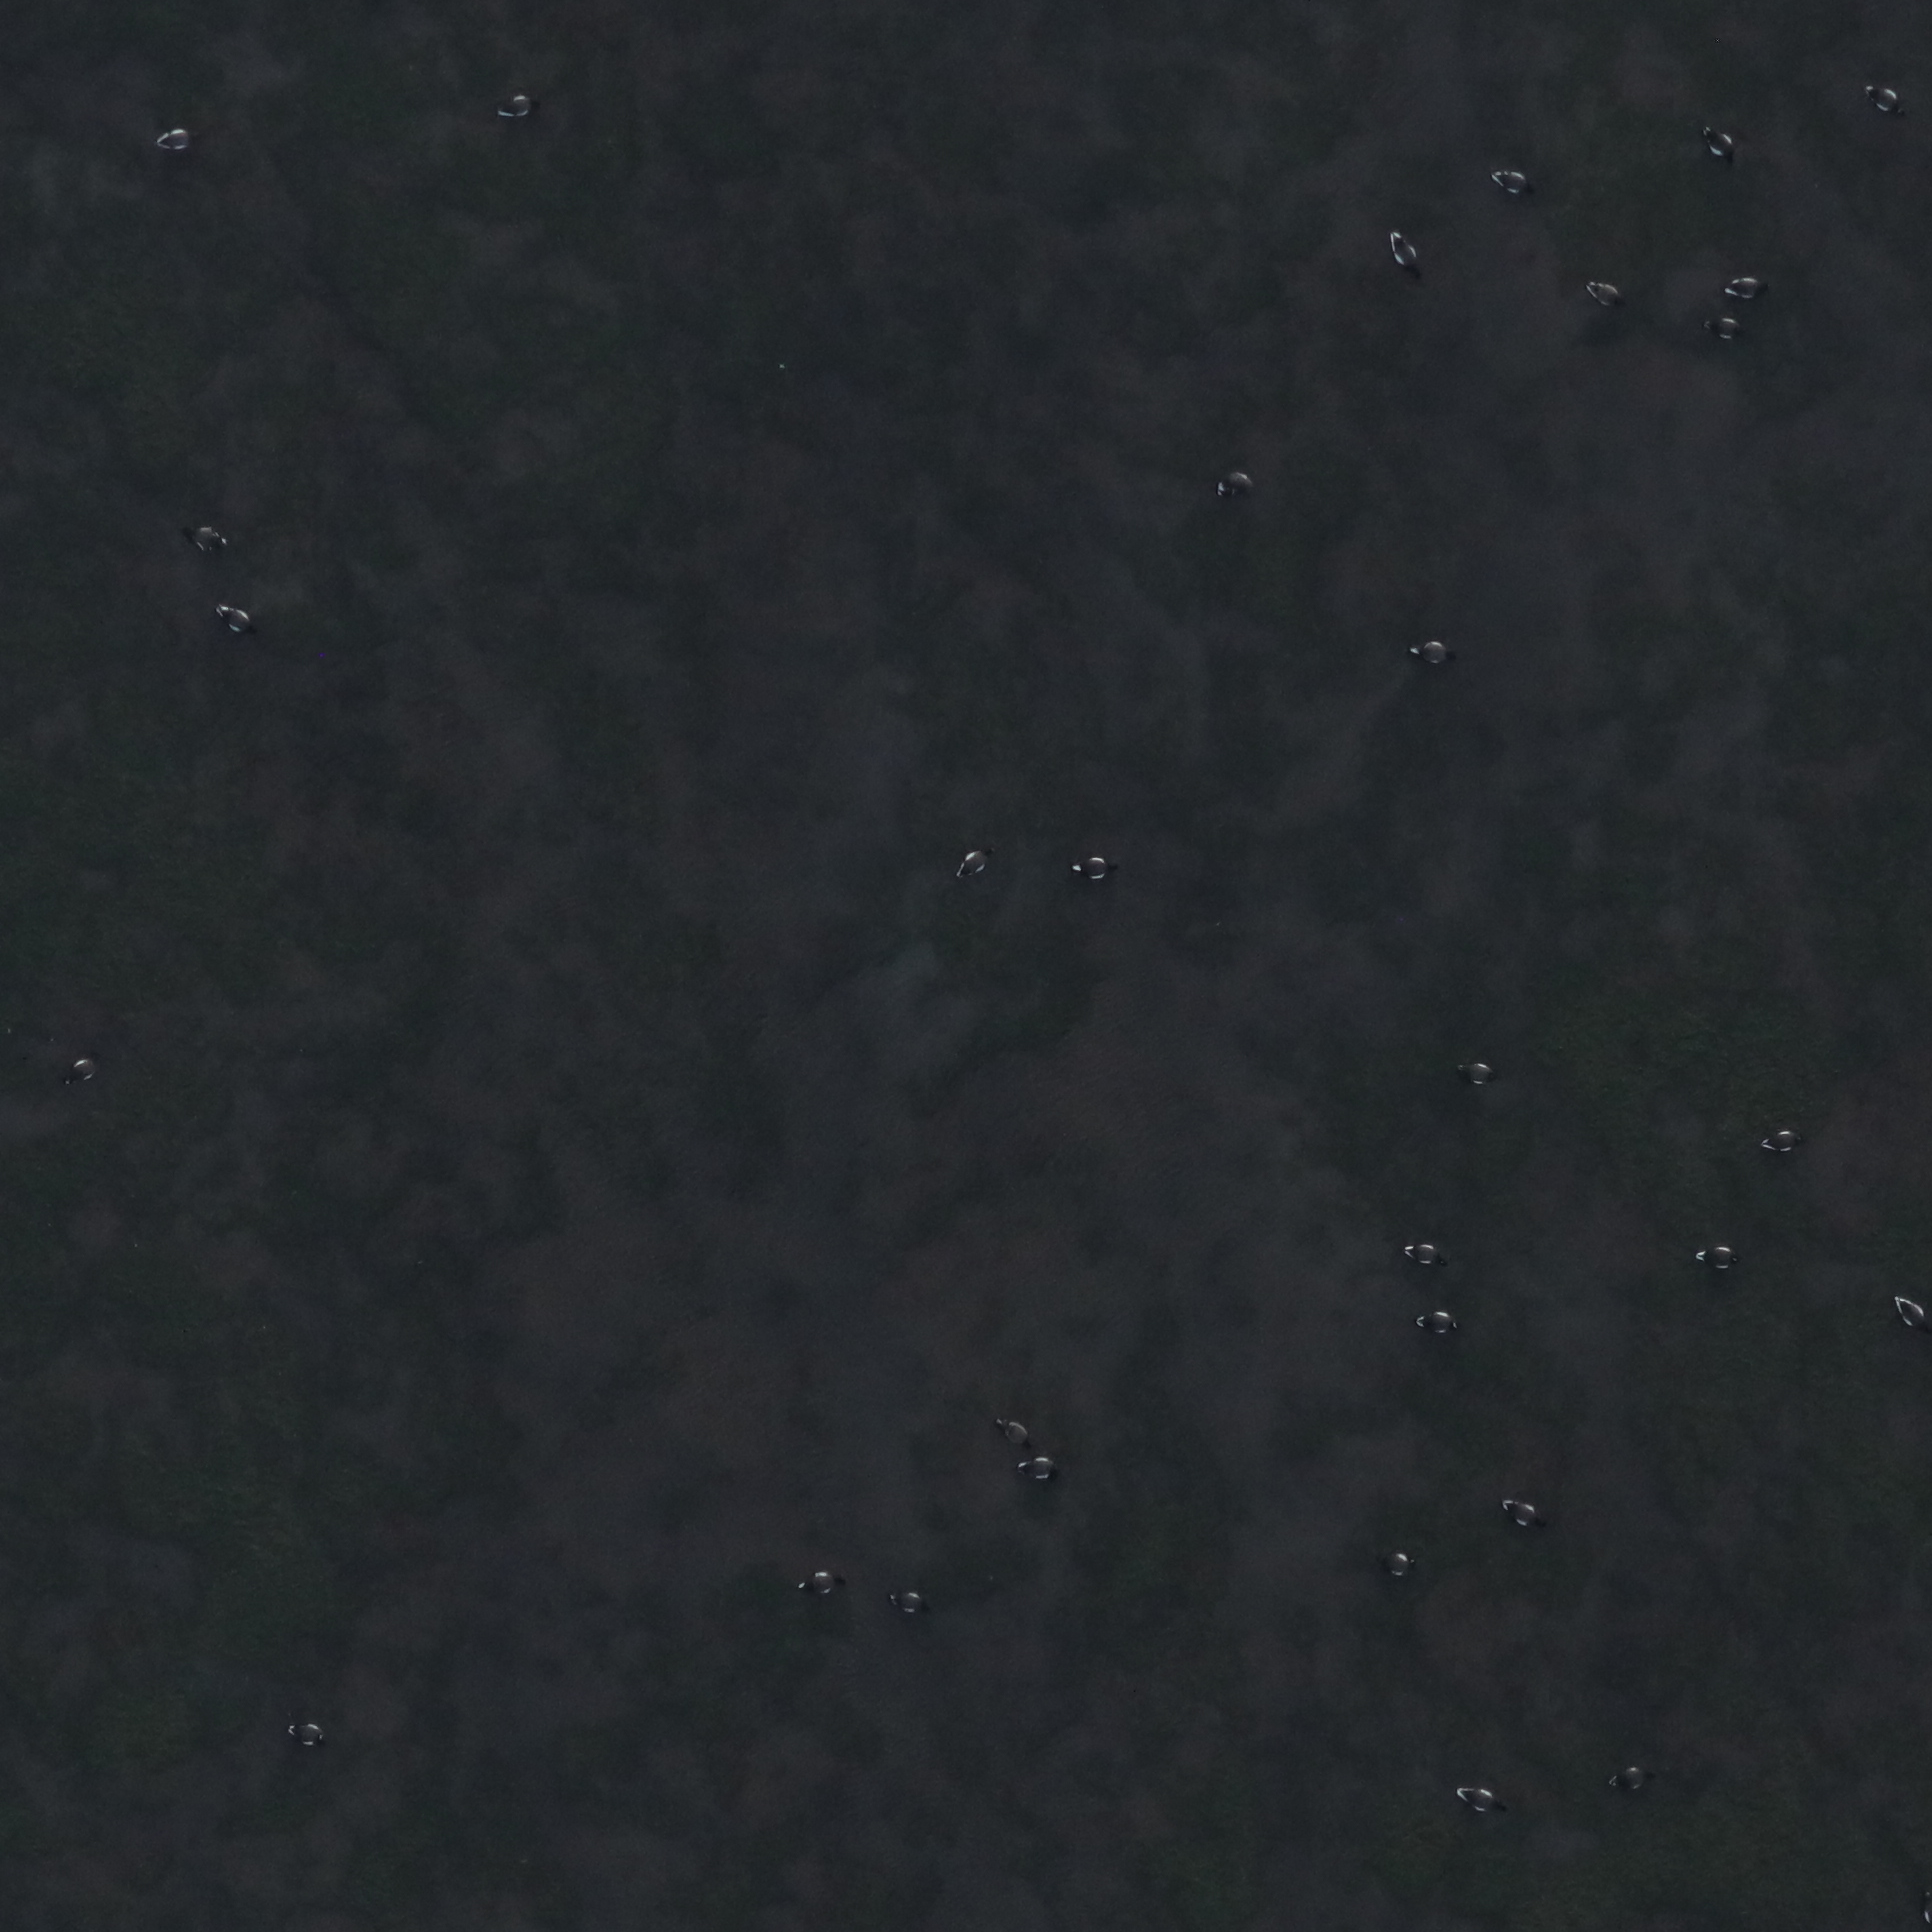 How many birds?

31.